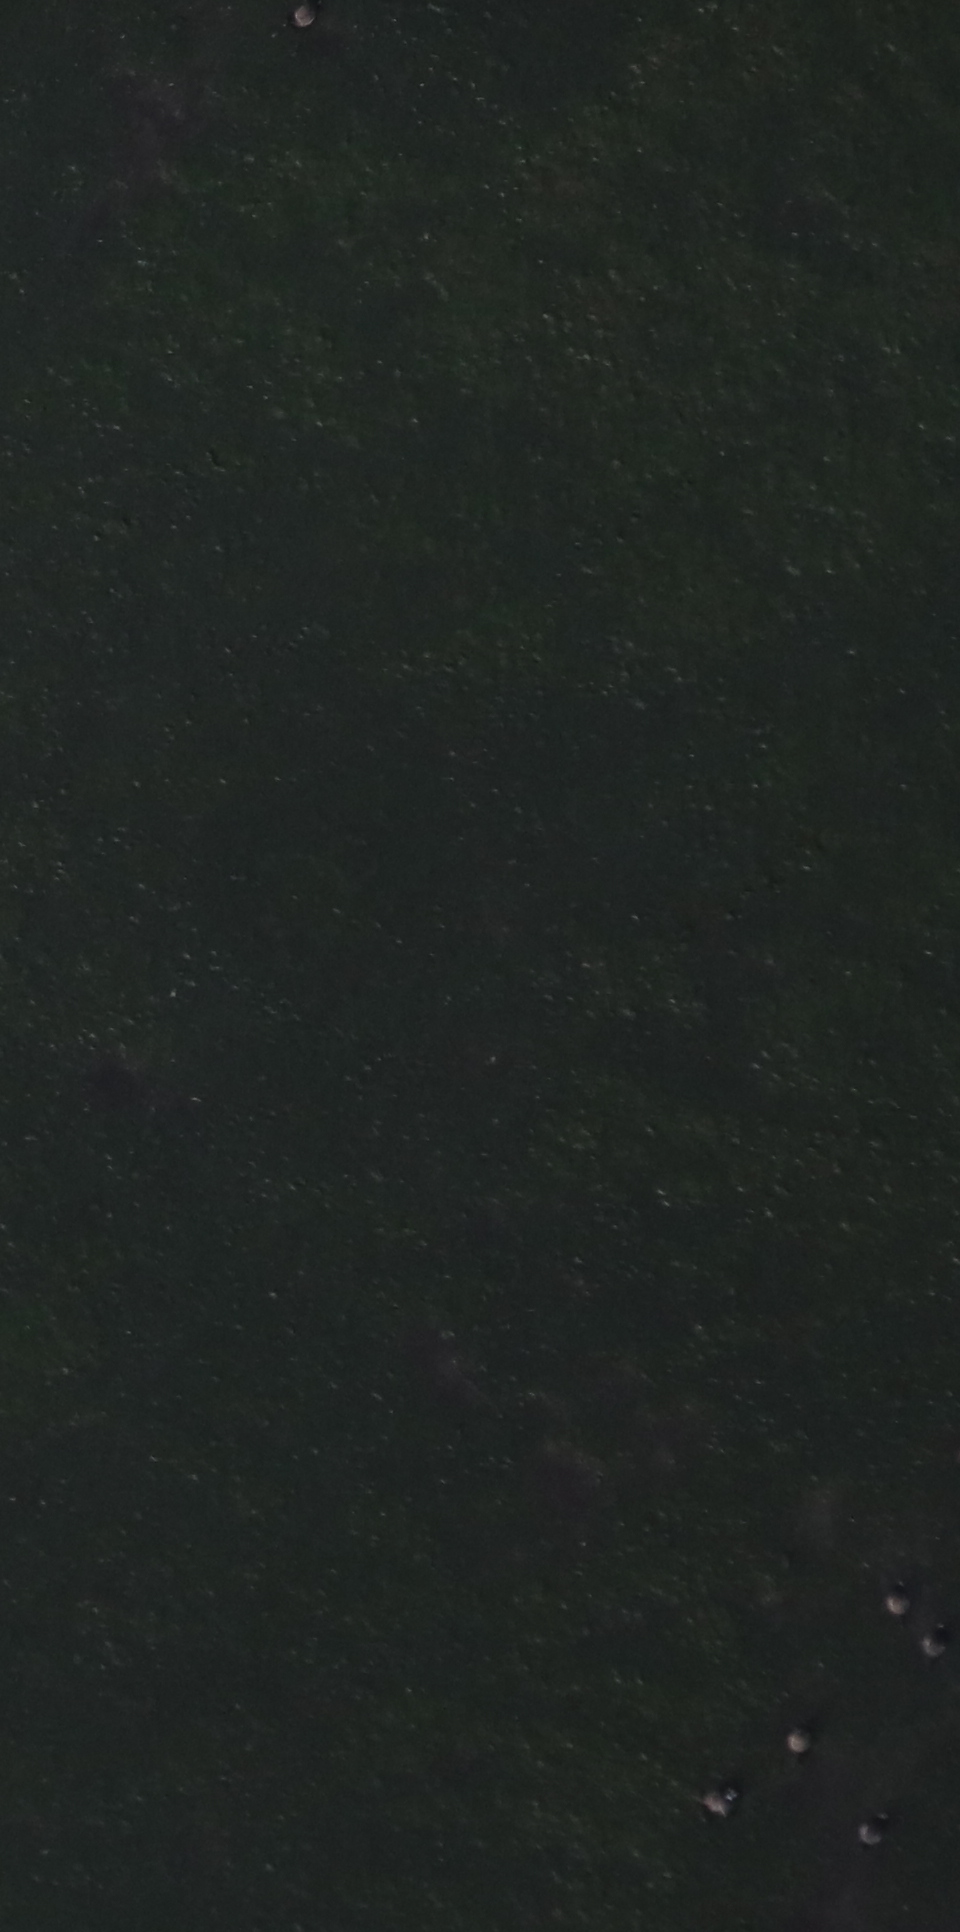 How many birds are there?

6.